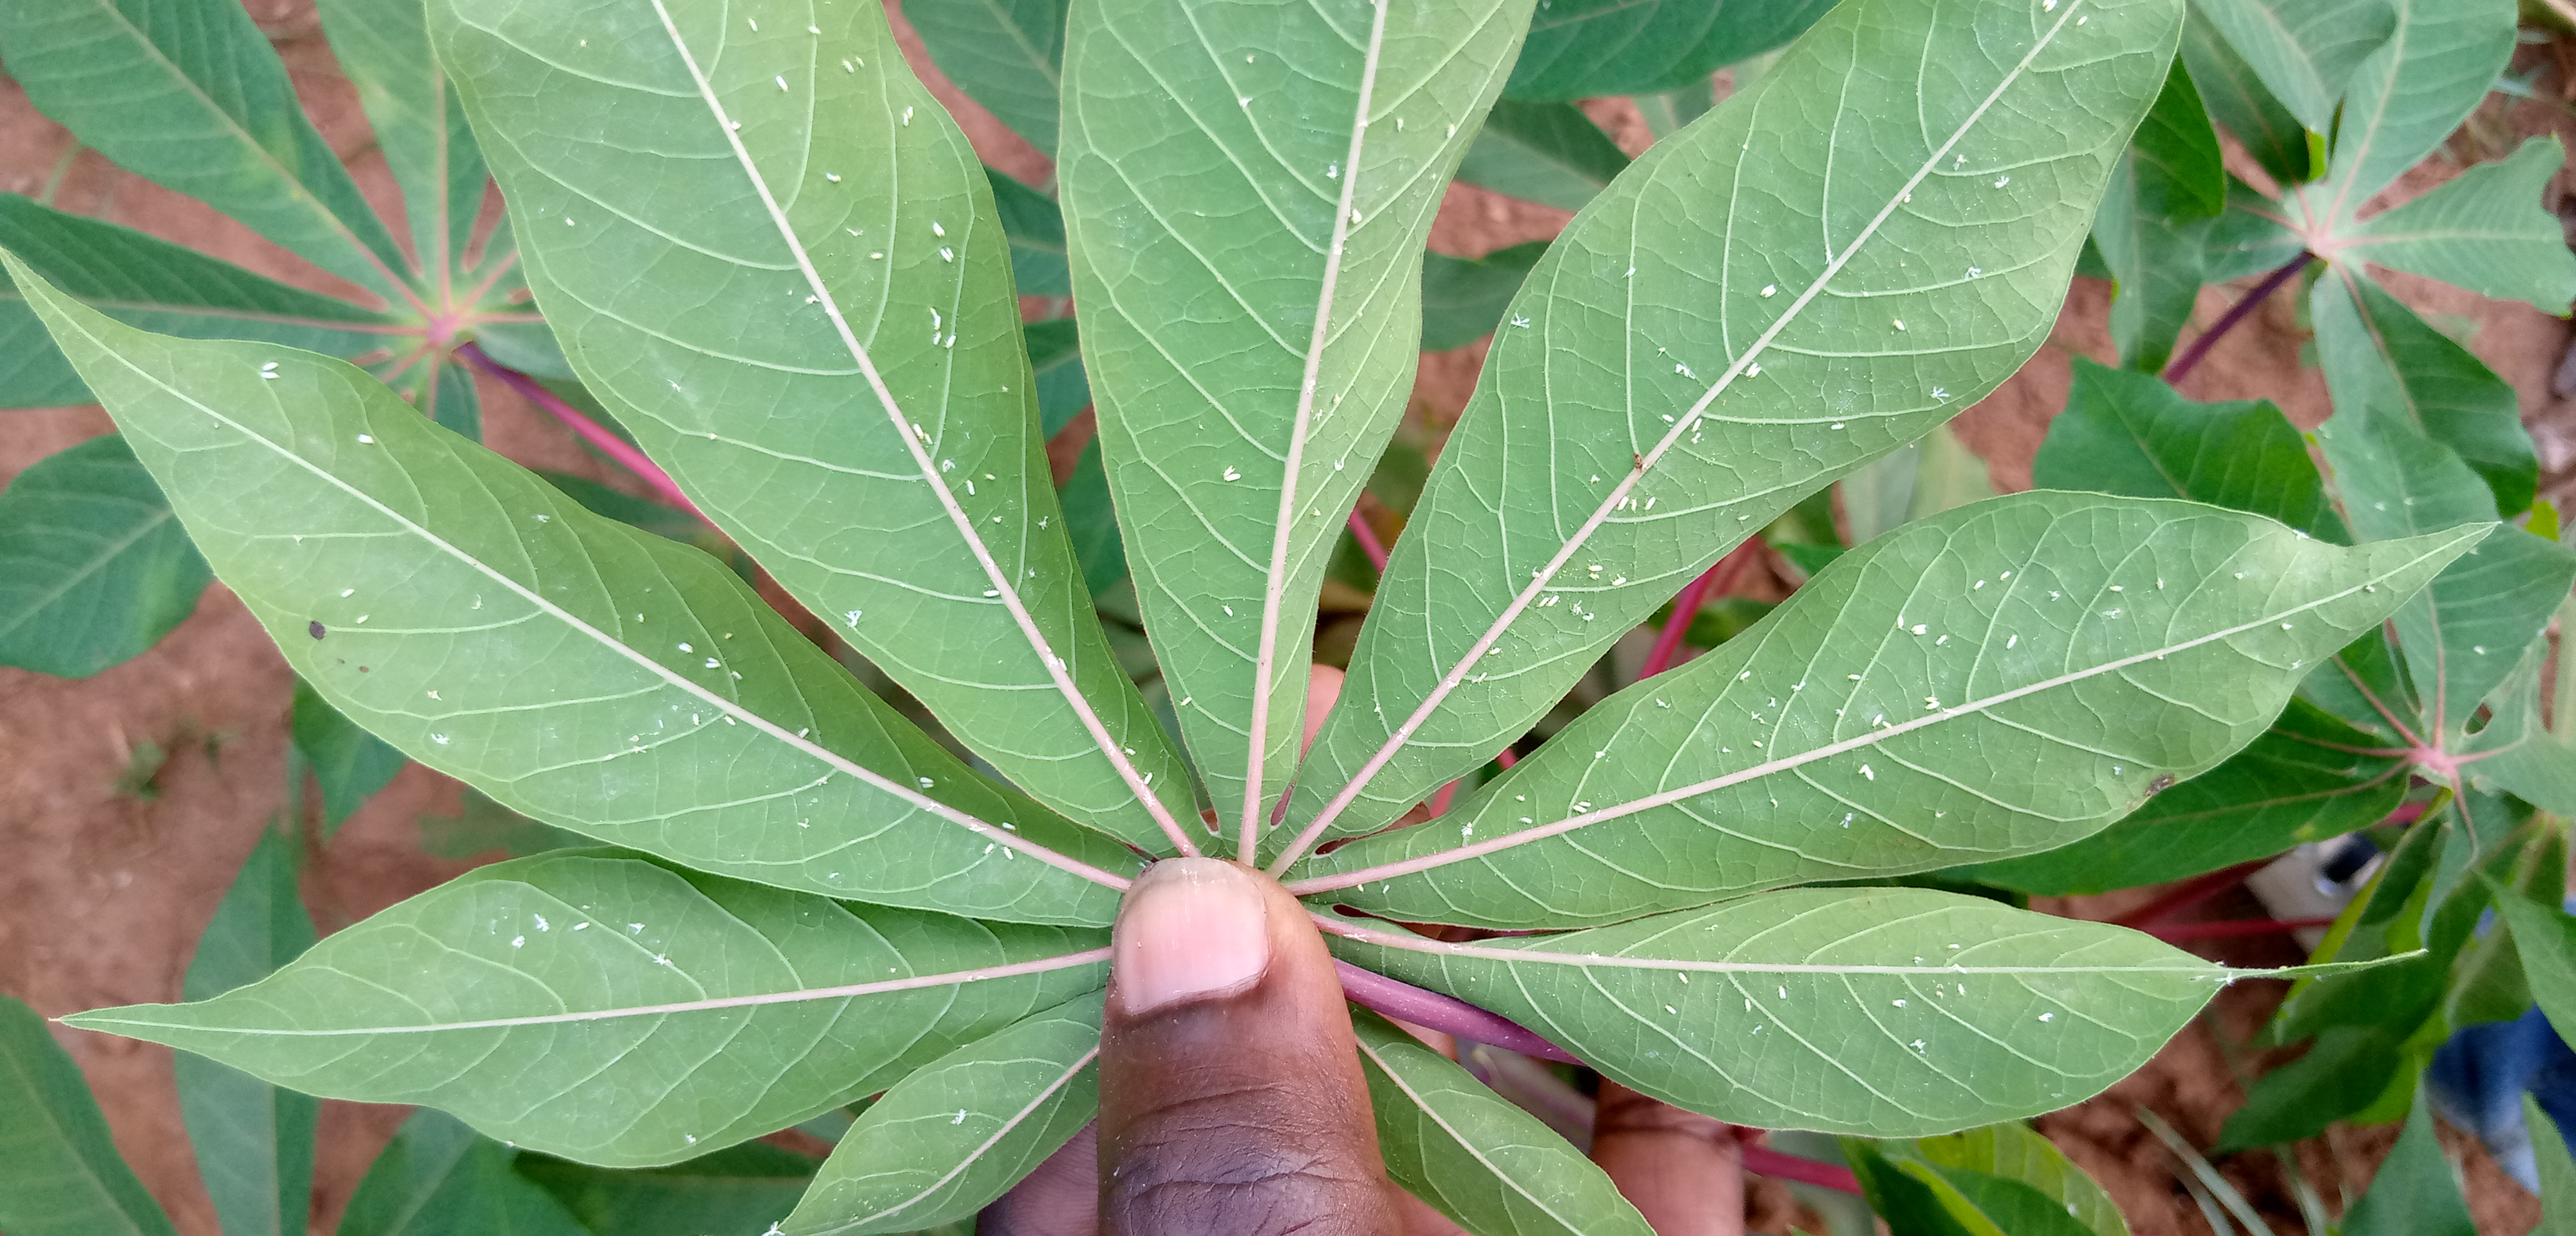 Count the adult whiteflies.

151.